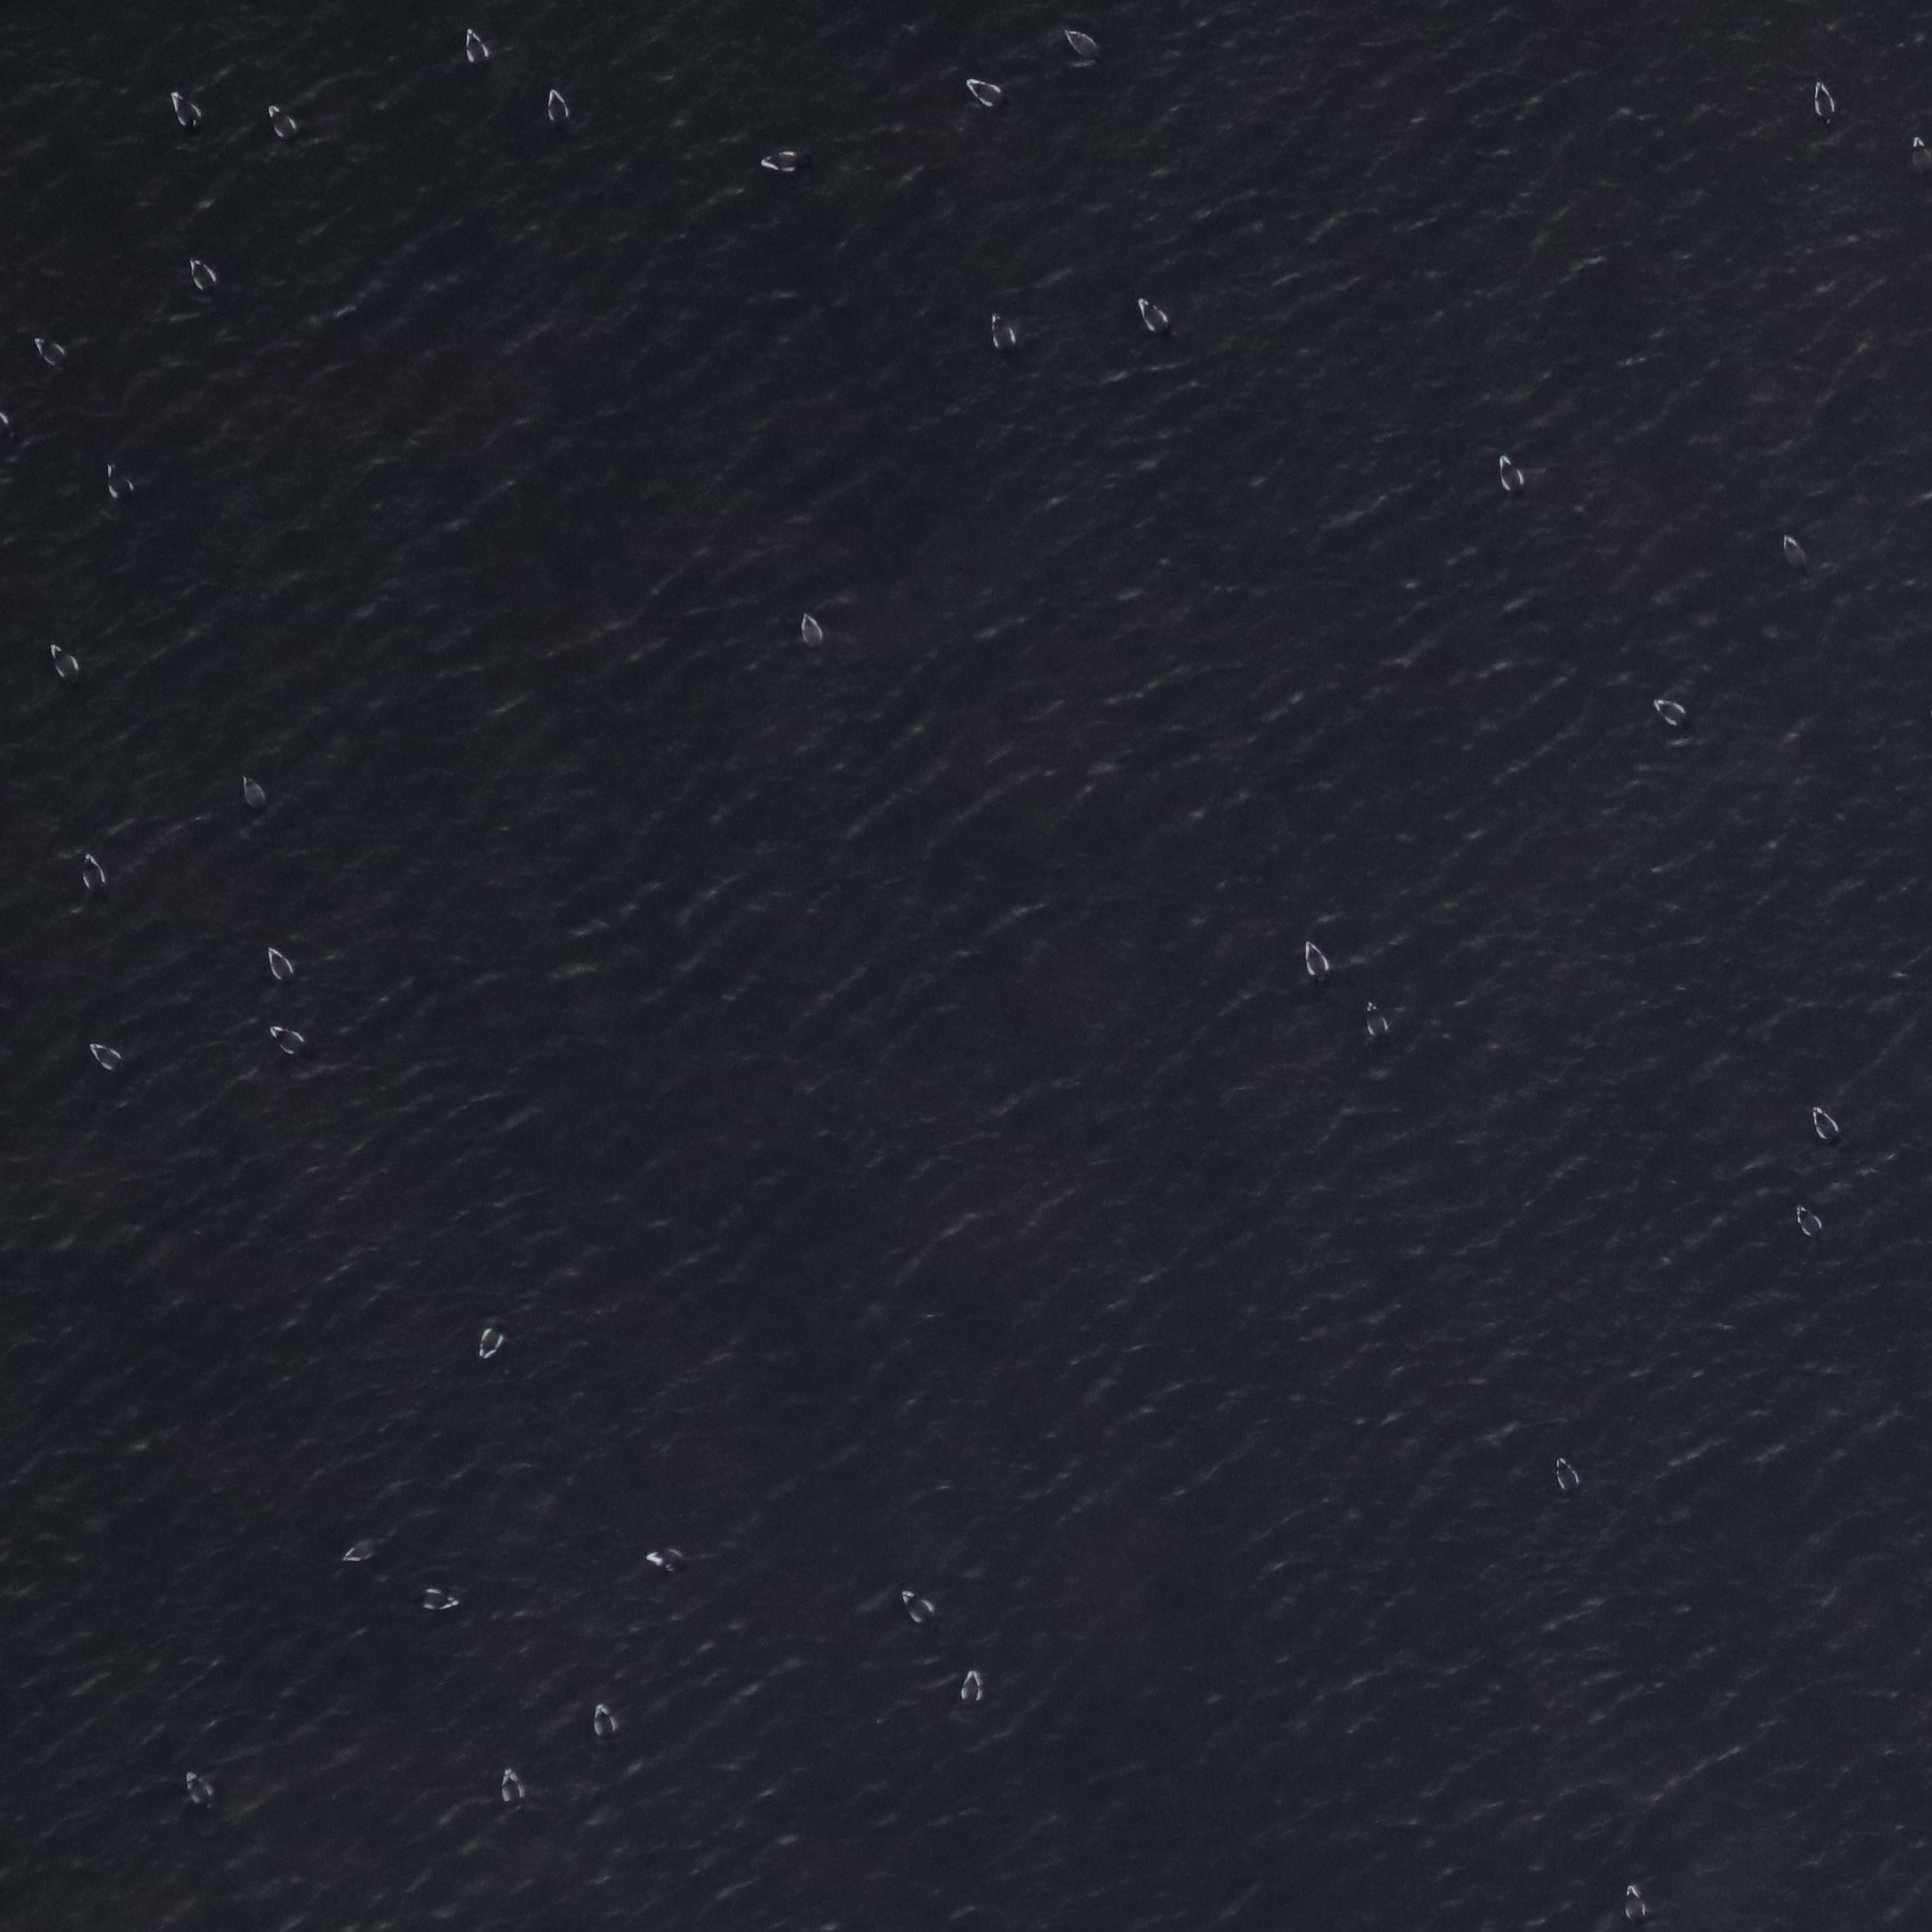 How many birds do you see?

39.